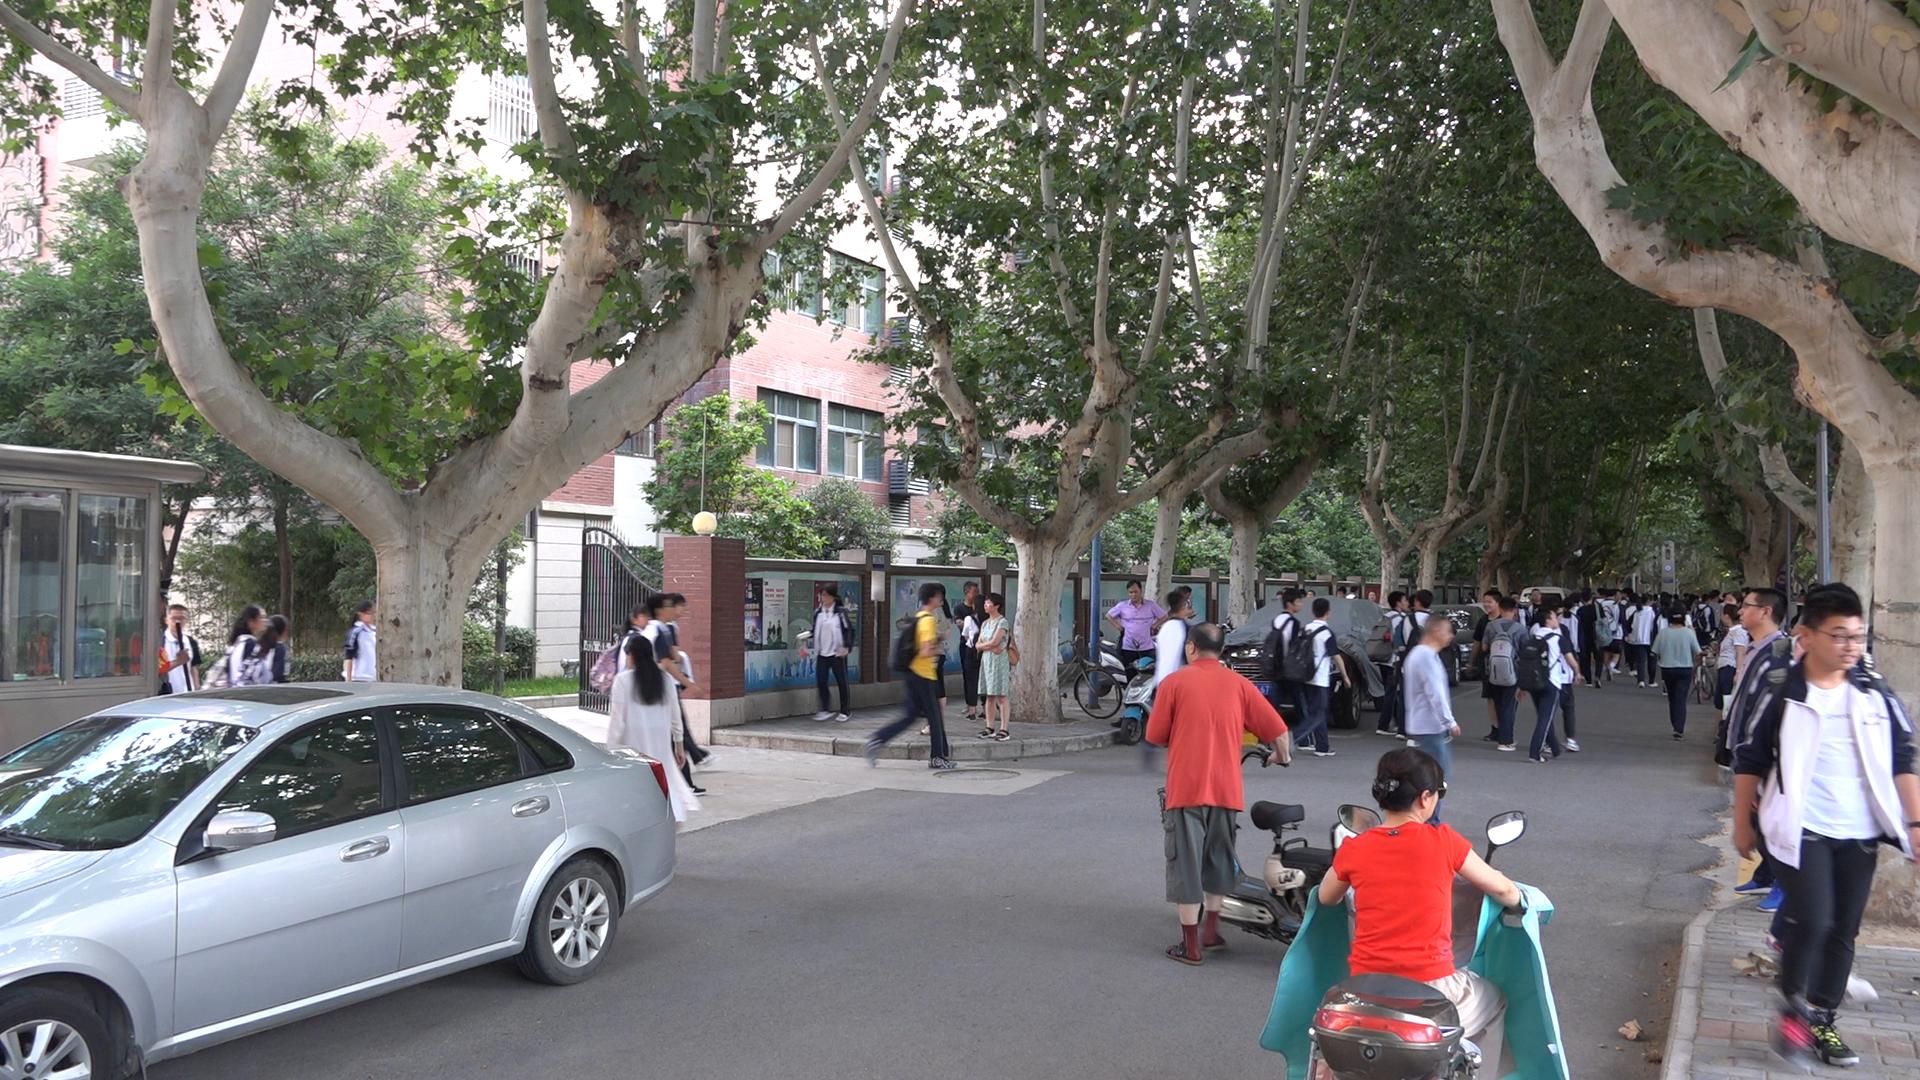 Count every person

62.